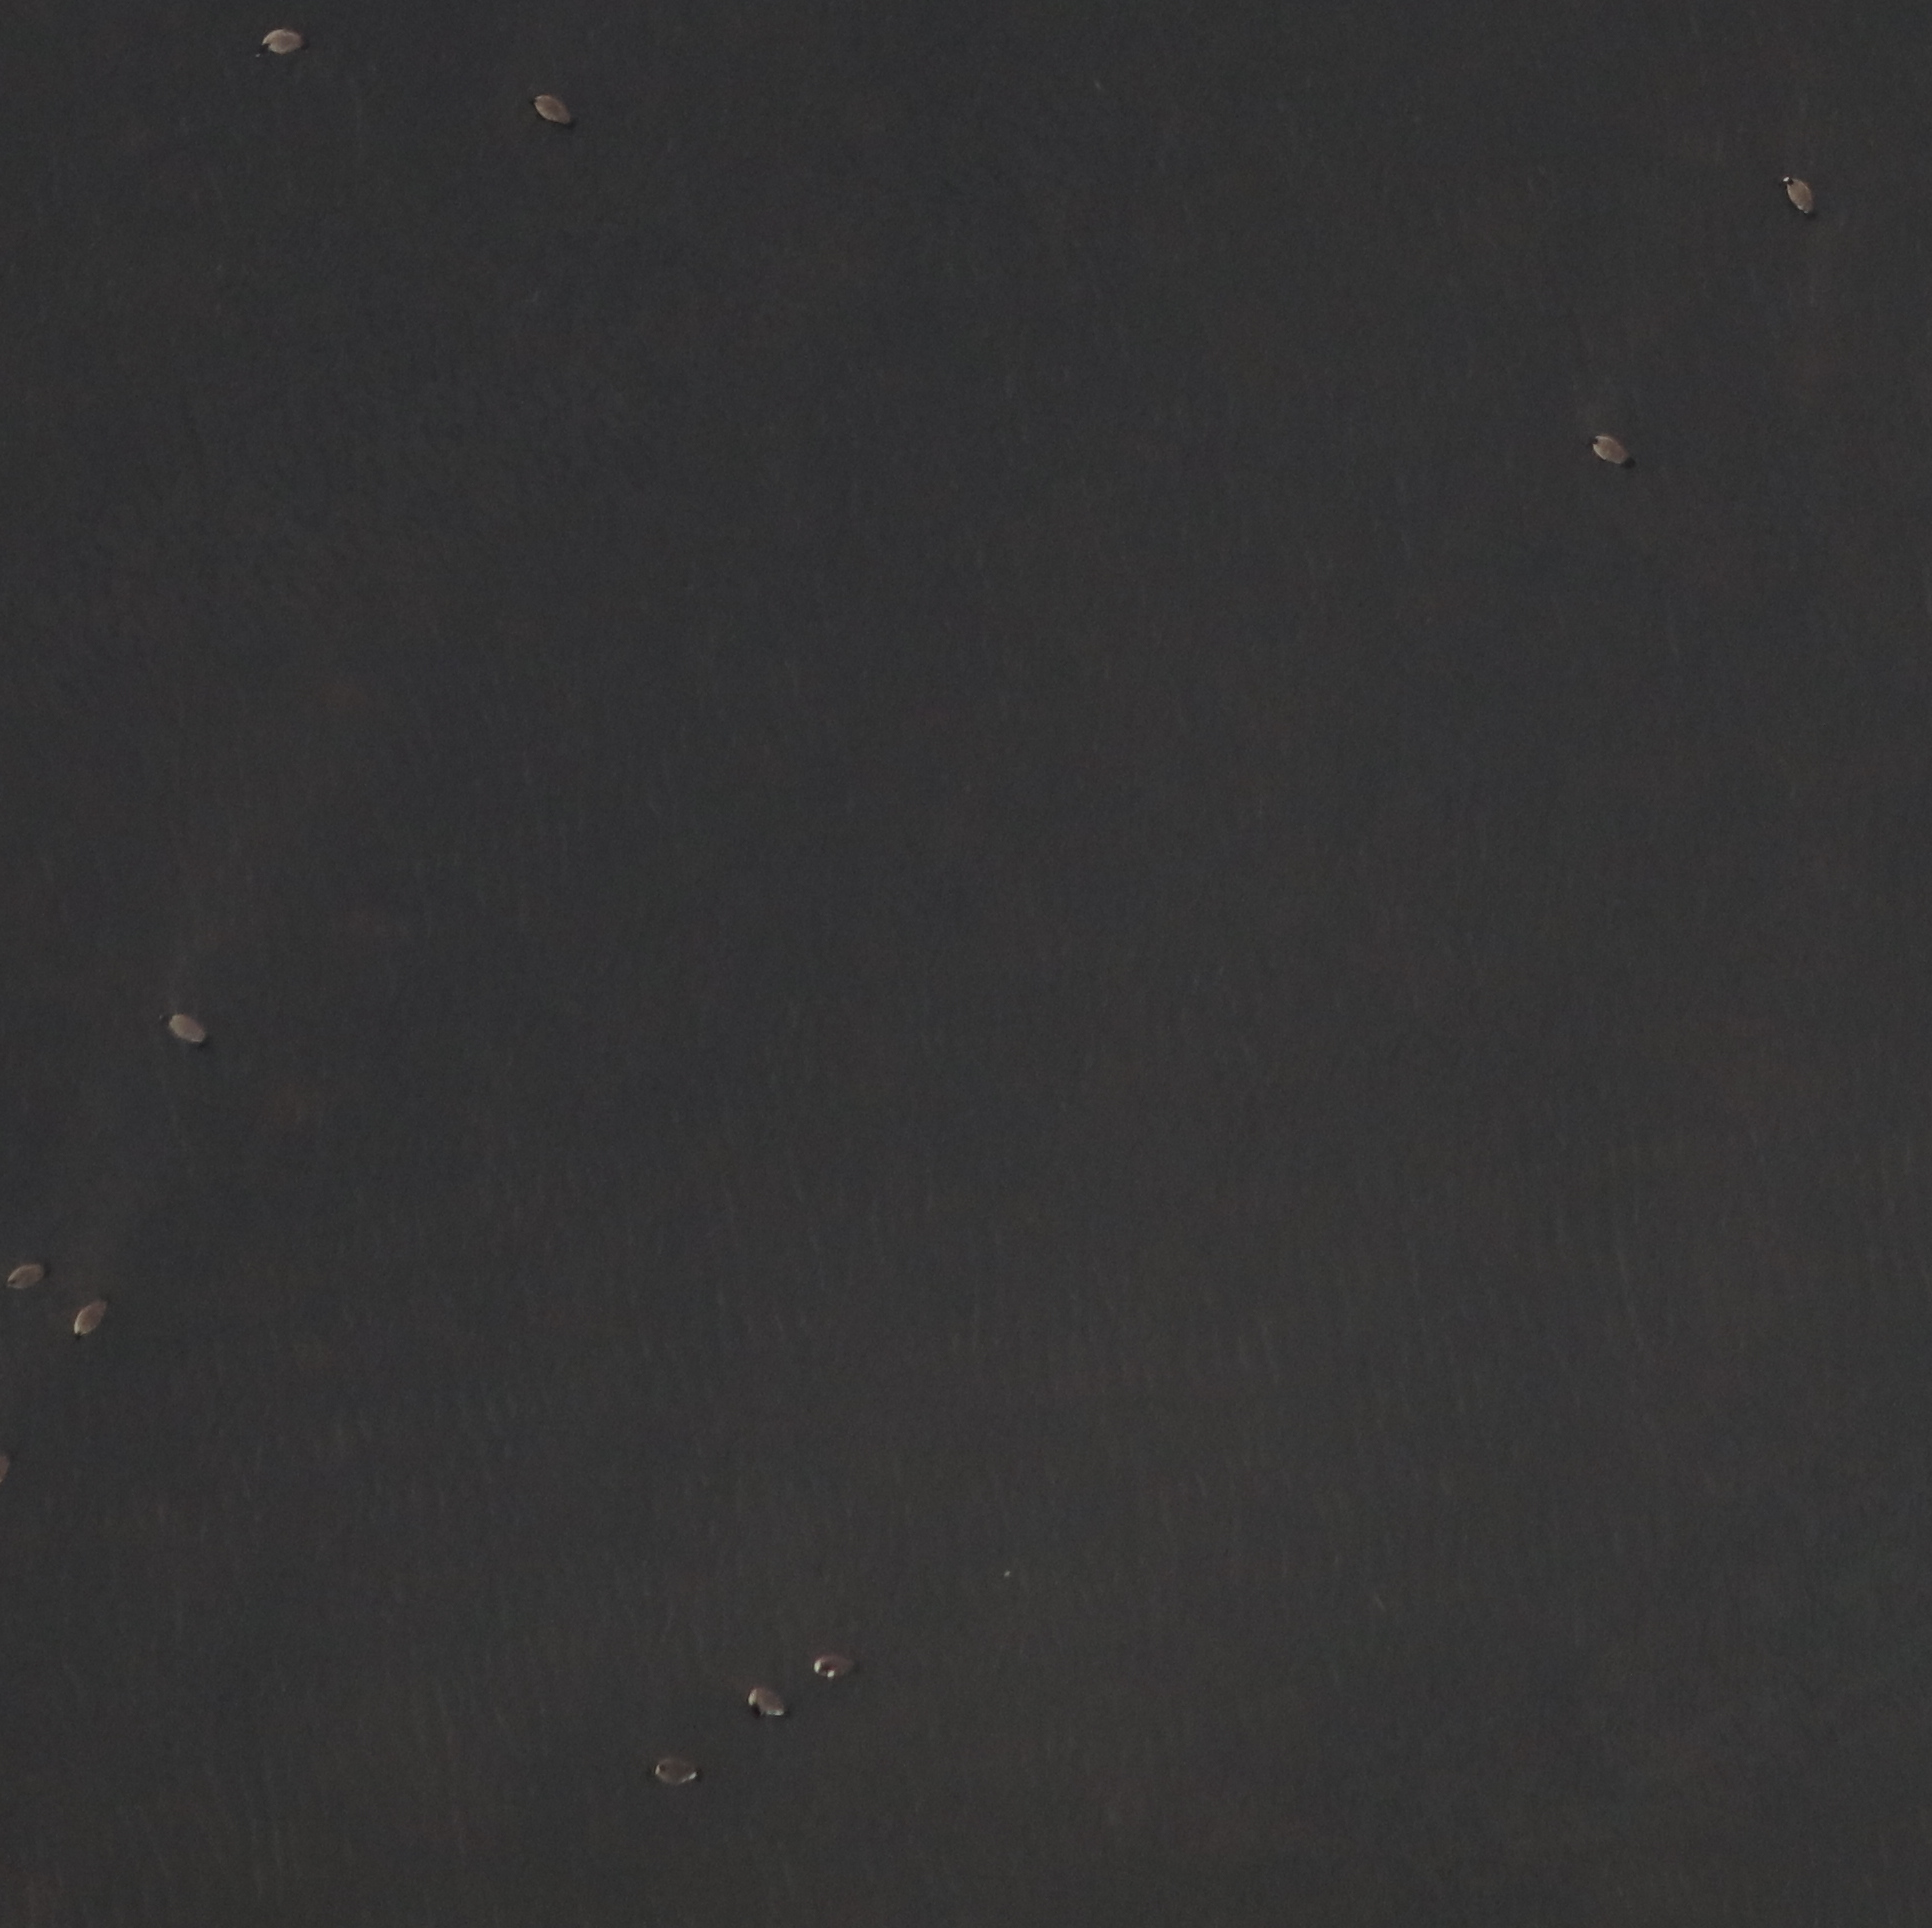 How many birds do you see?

10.